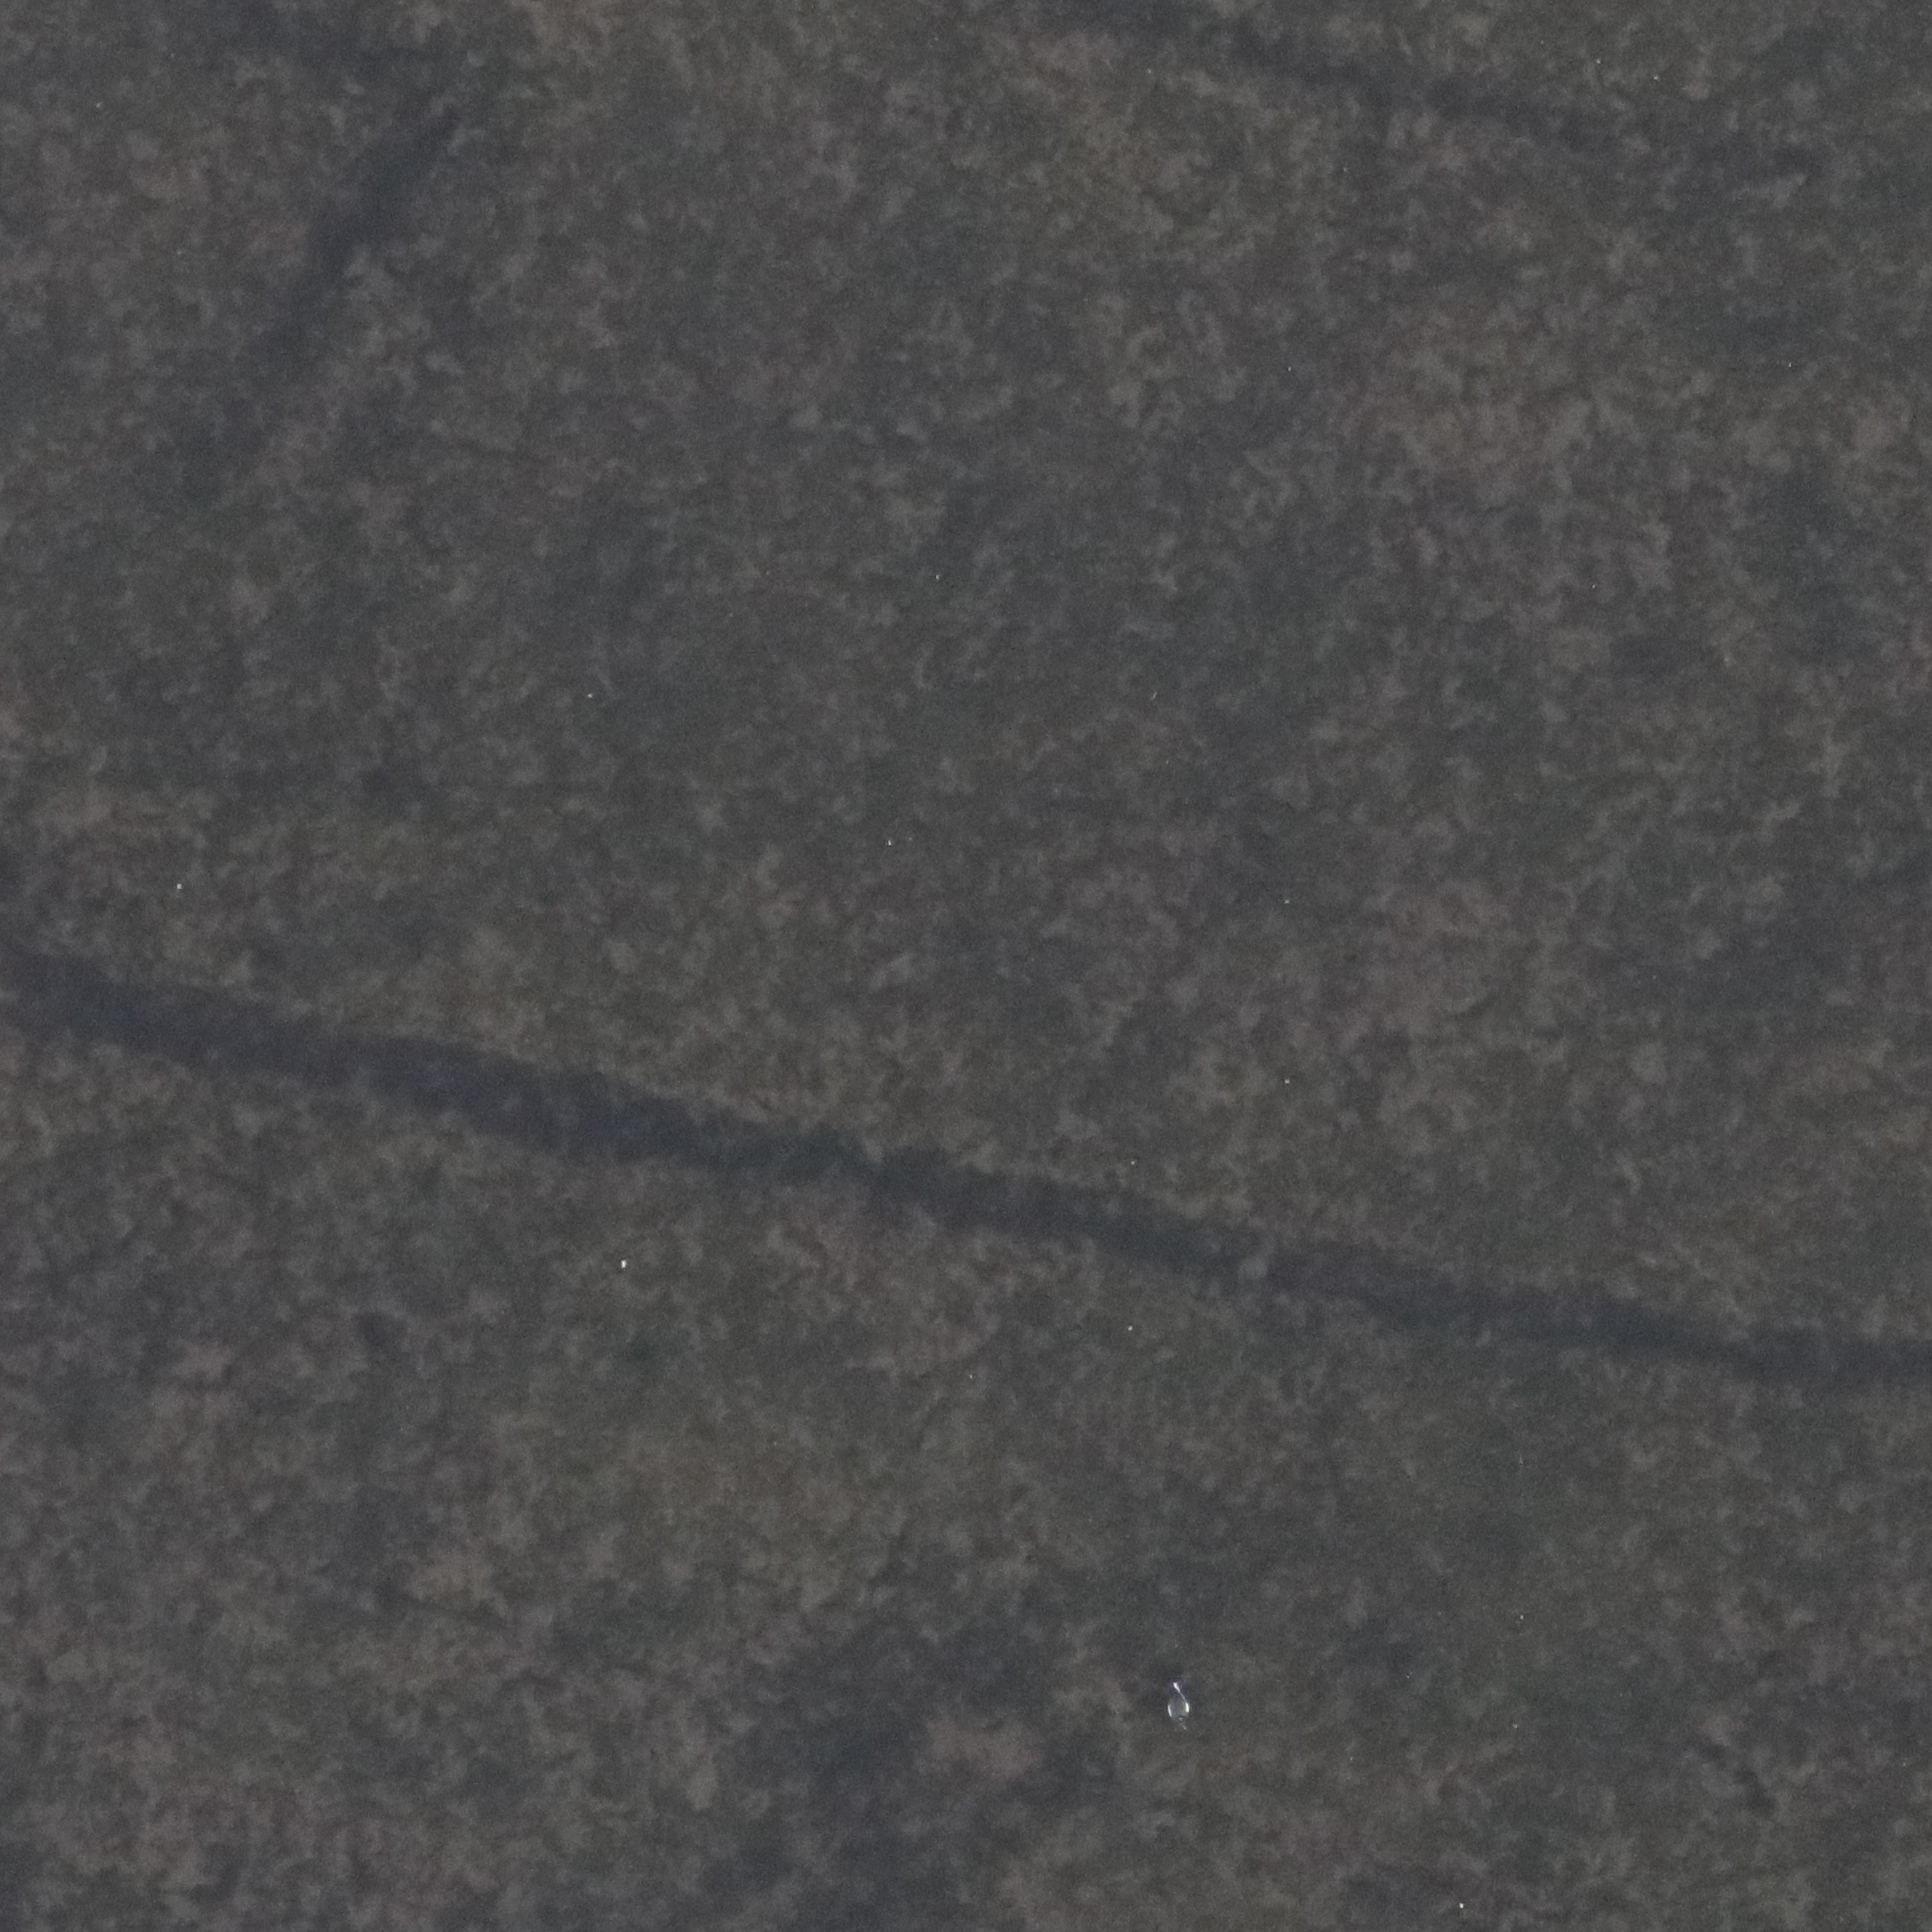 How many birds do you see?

1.